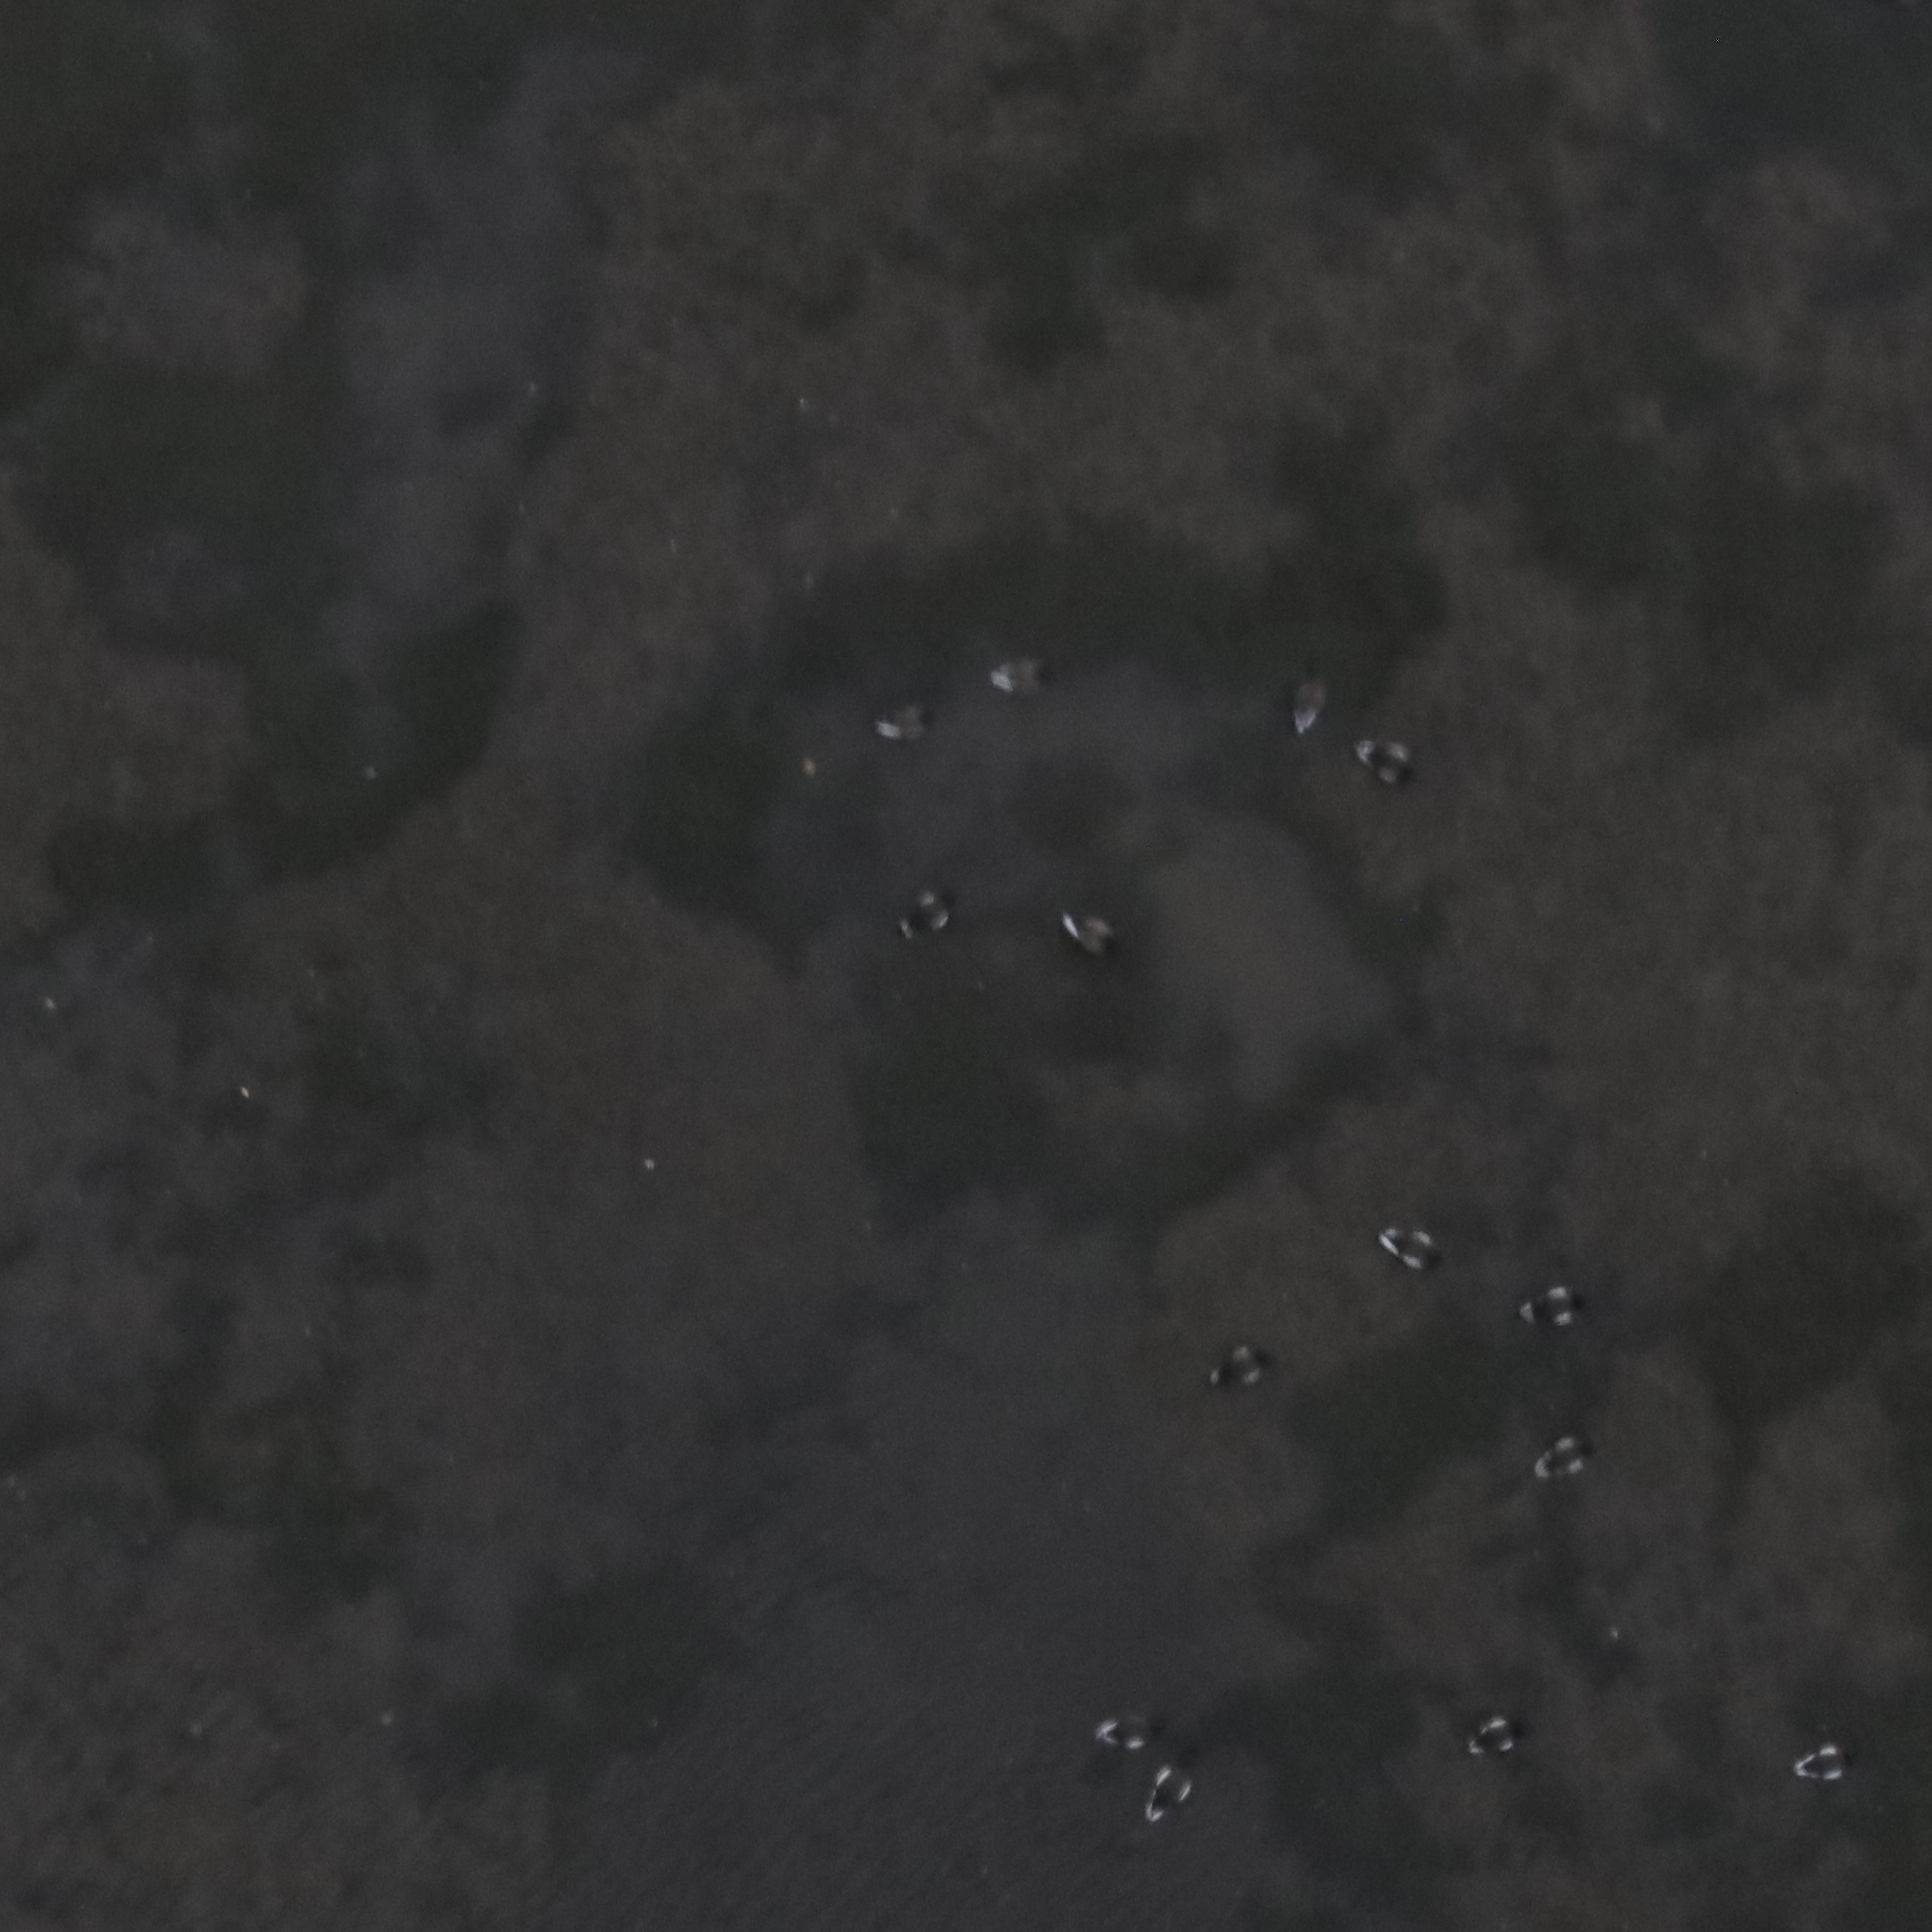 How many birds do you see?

14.